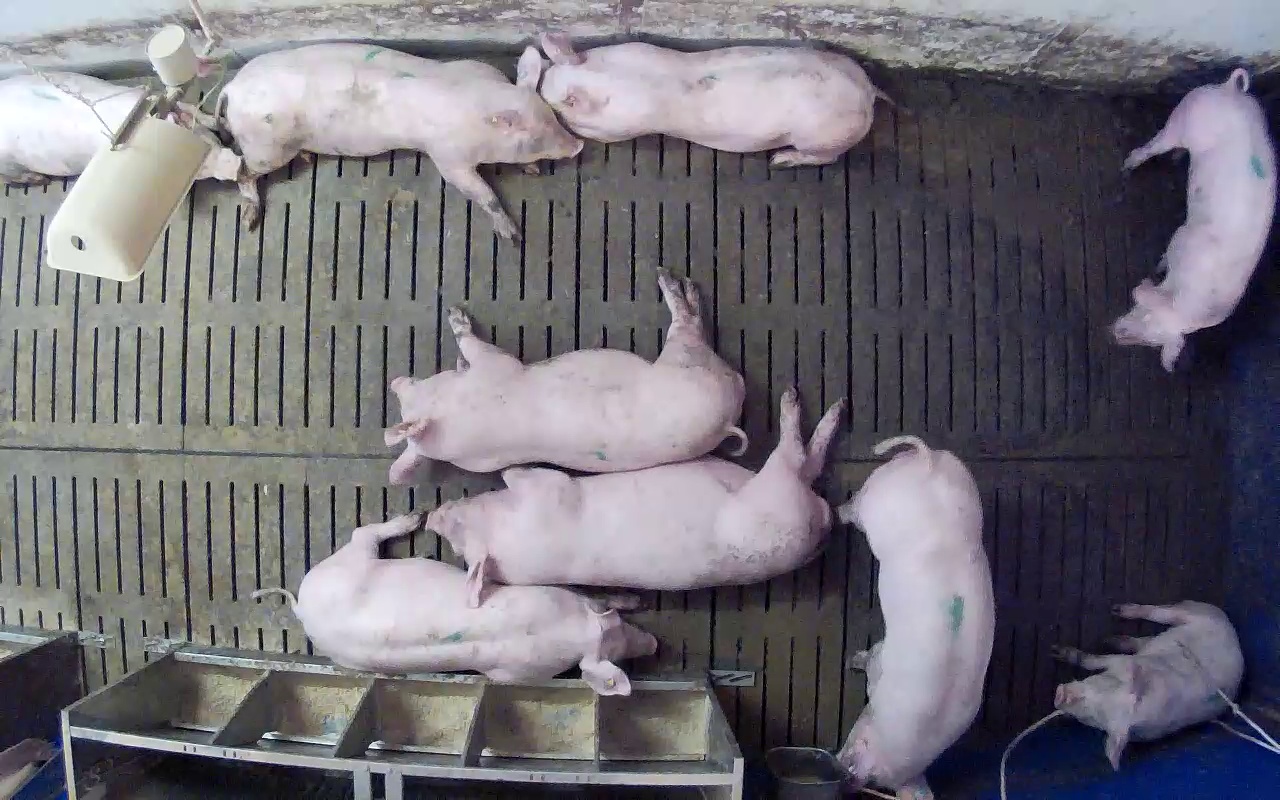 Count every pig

9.